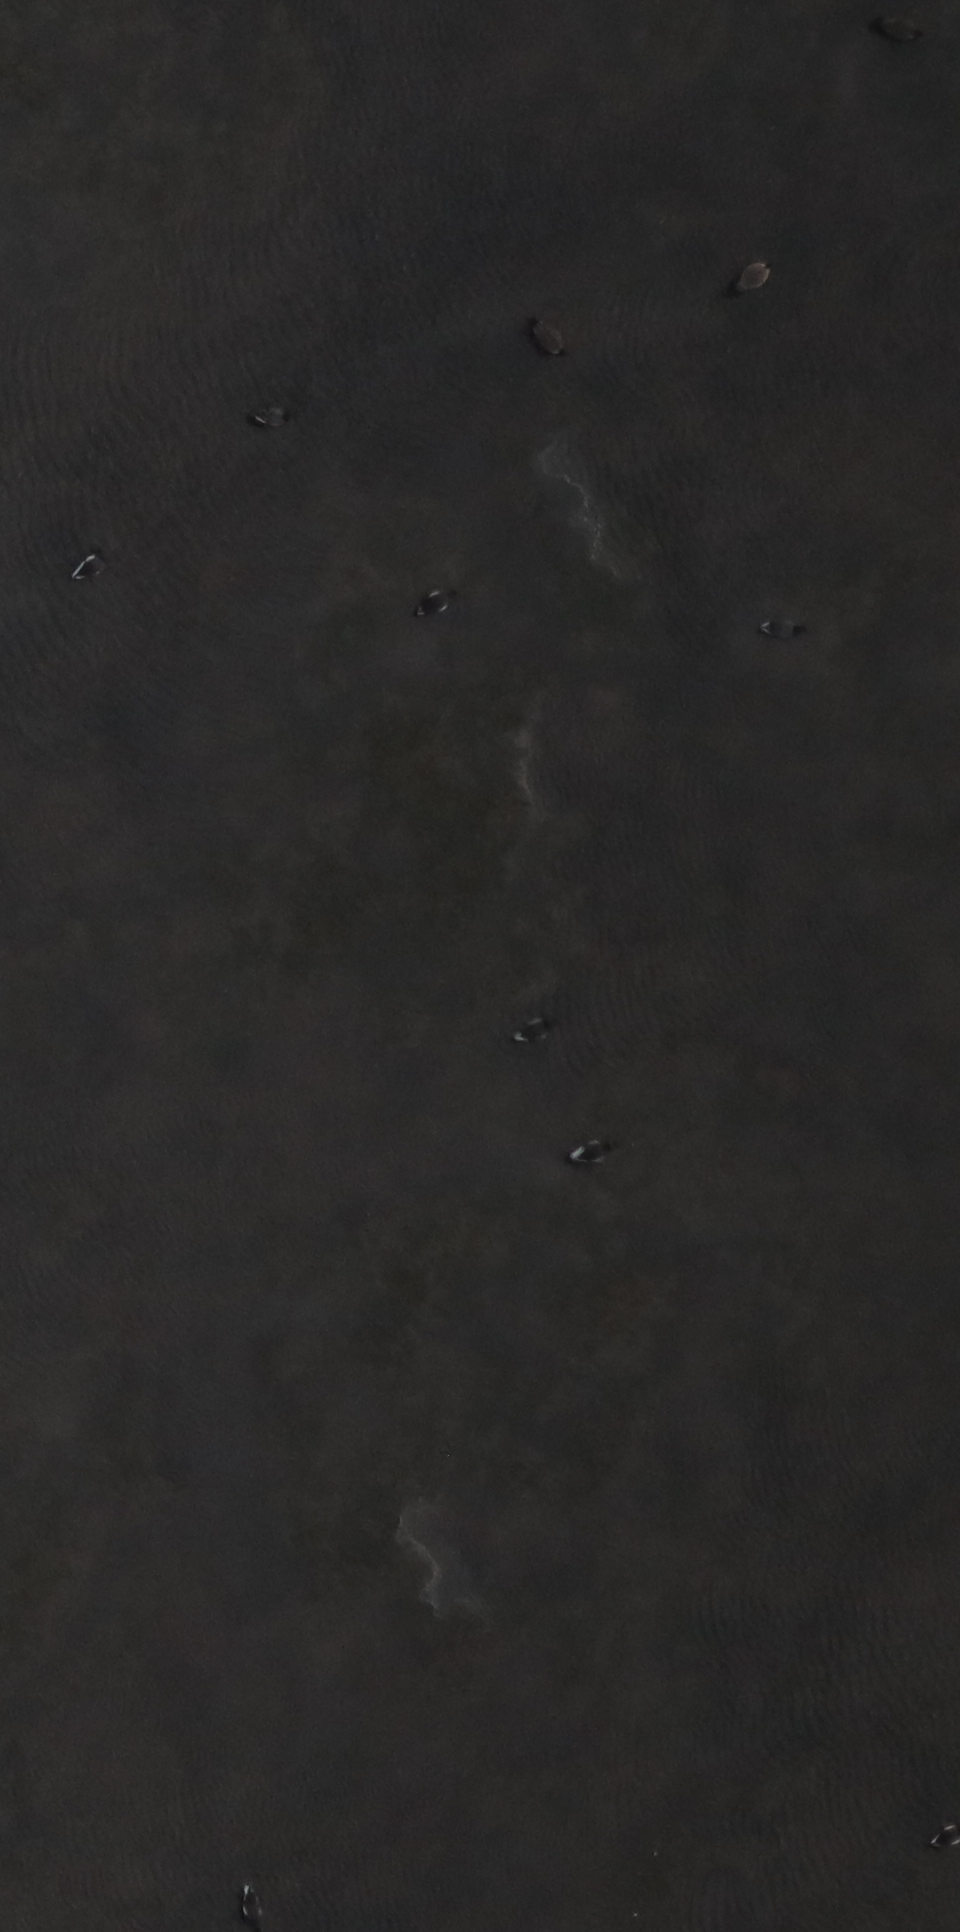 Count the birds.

10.